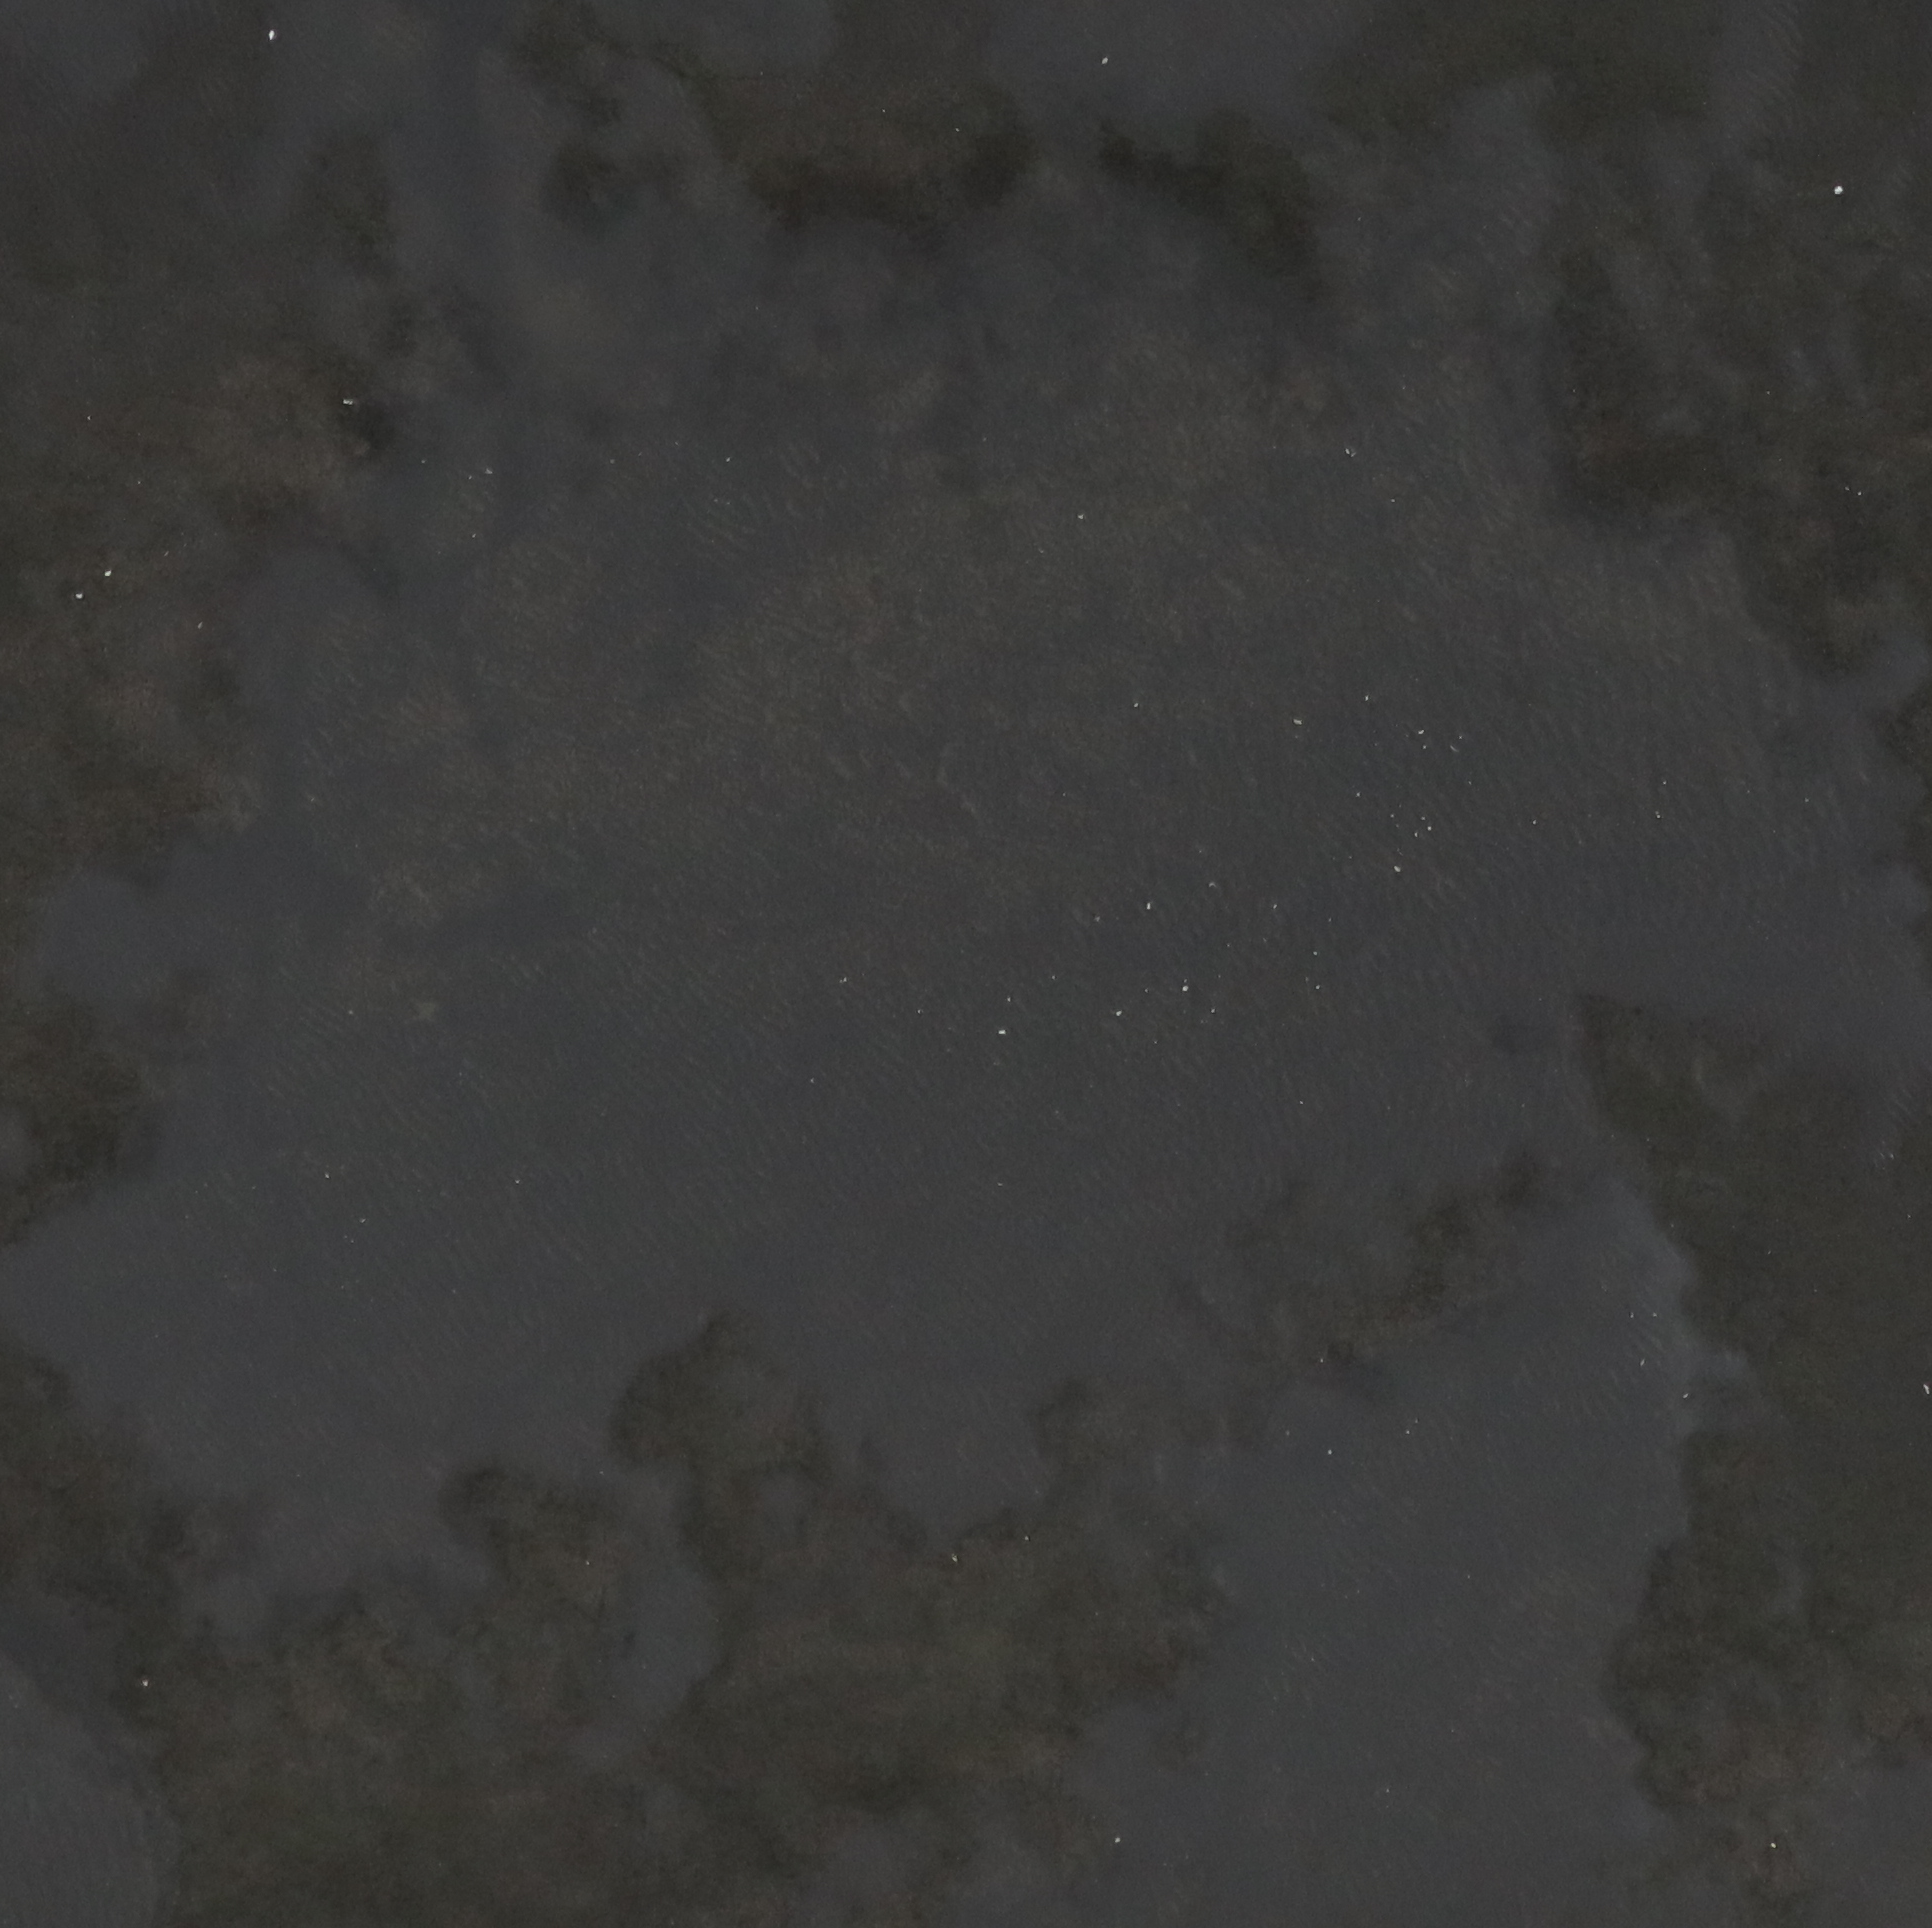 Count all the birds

0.